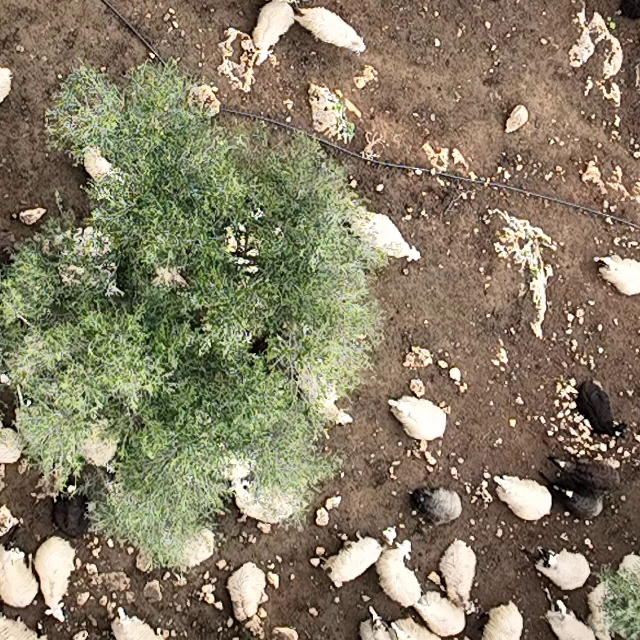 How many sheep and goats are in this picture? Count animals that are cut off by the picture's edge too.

40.